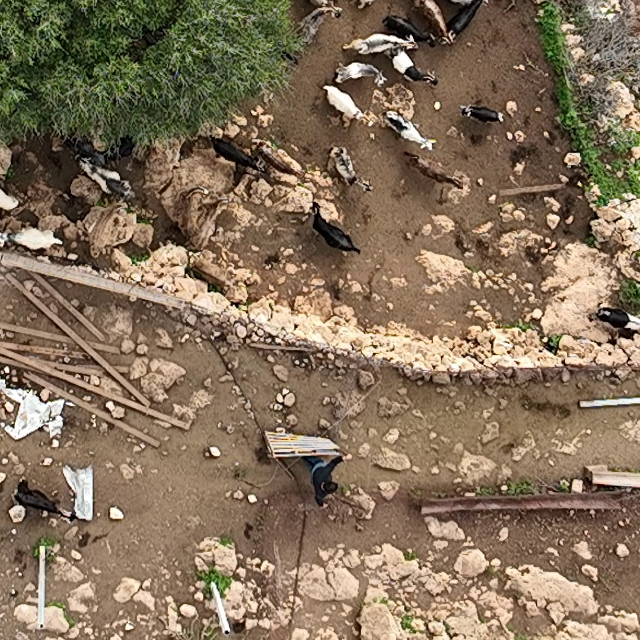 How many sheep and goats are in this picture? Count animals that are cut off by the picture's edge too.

28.